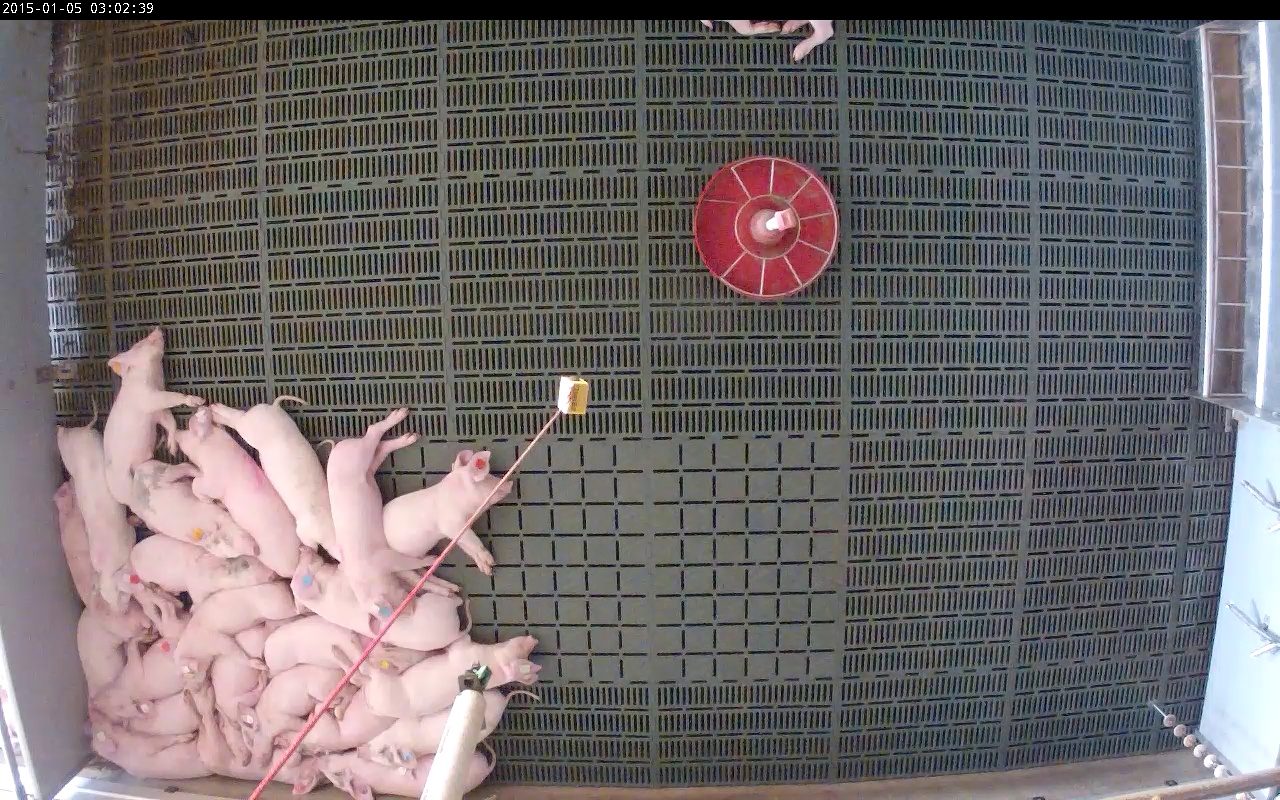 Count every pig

24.